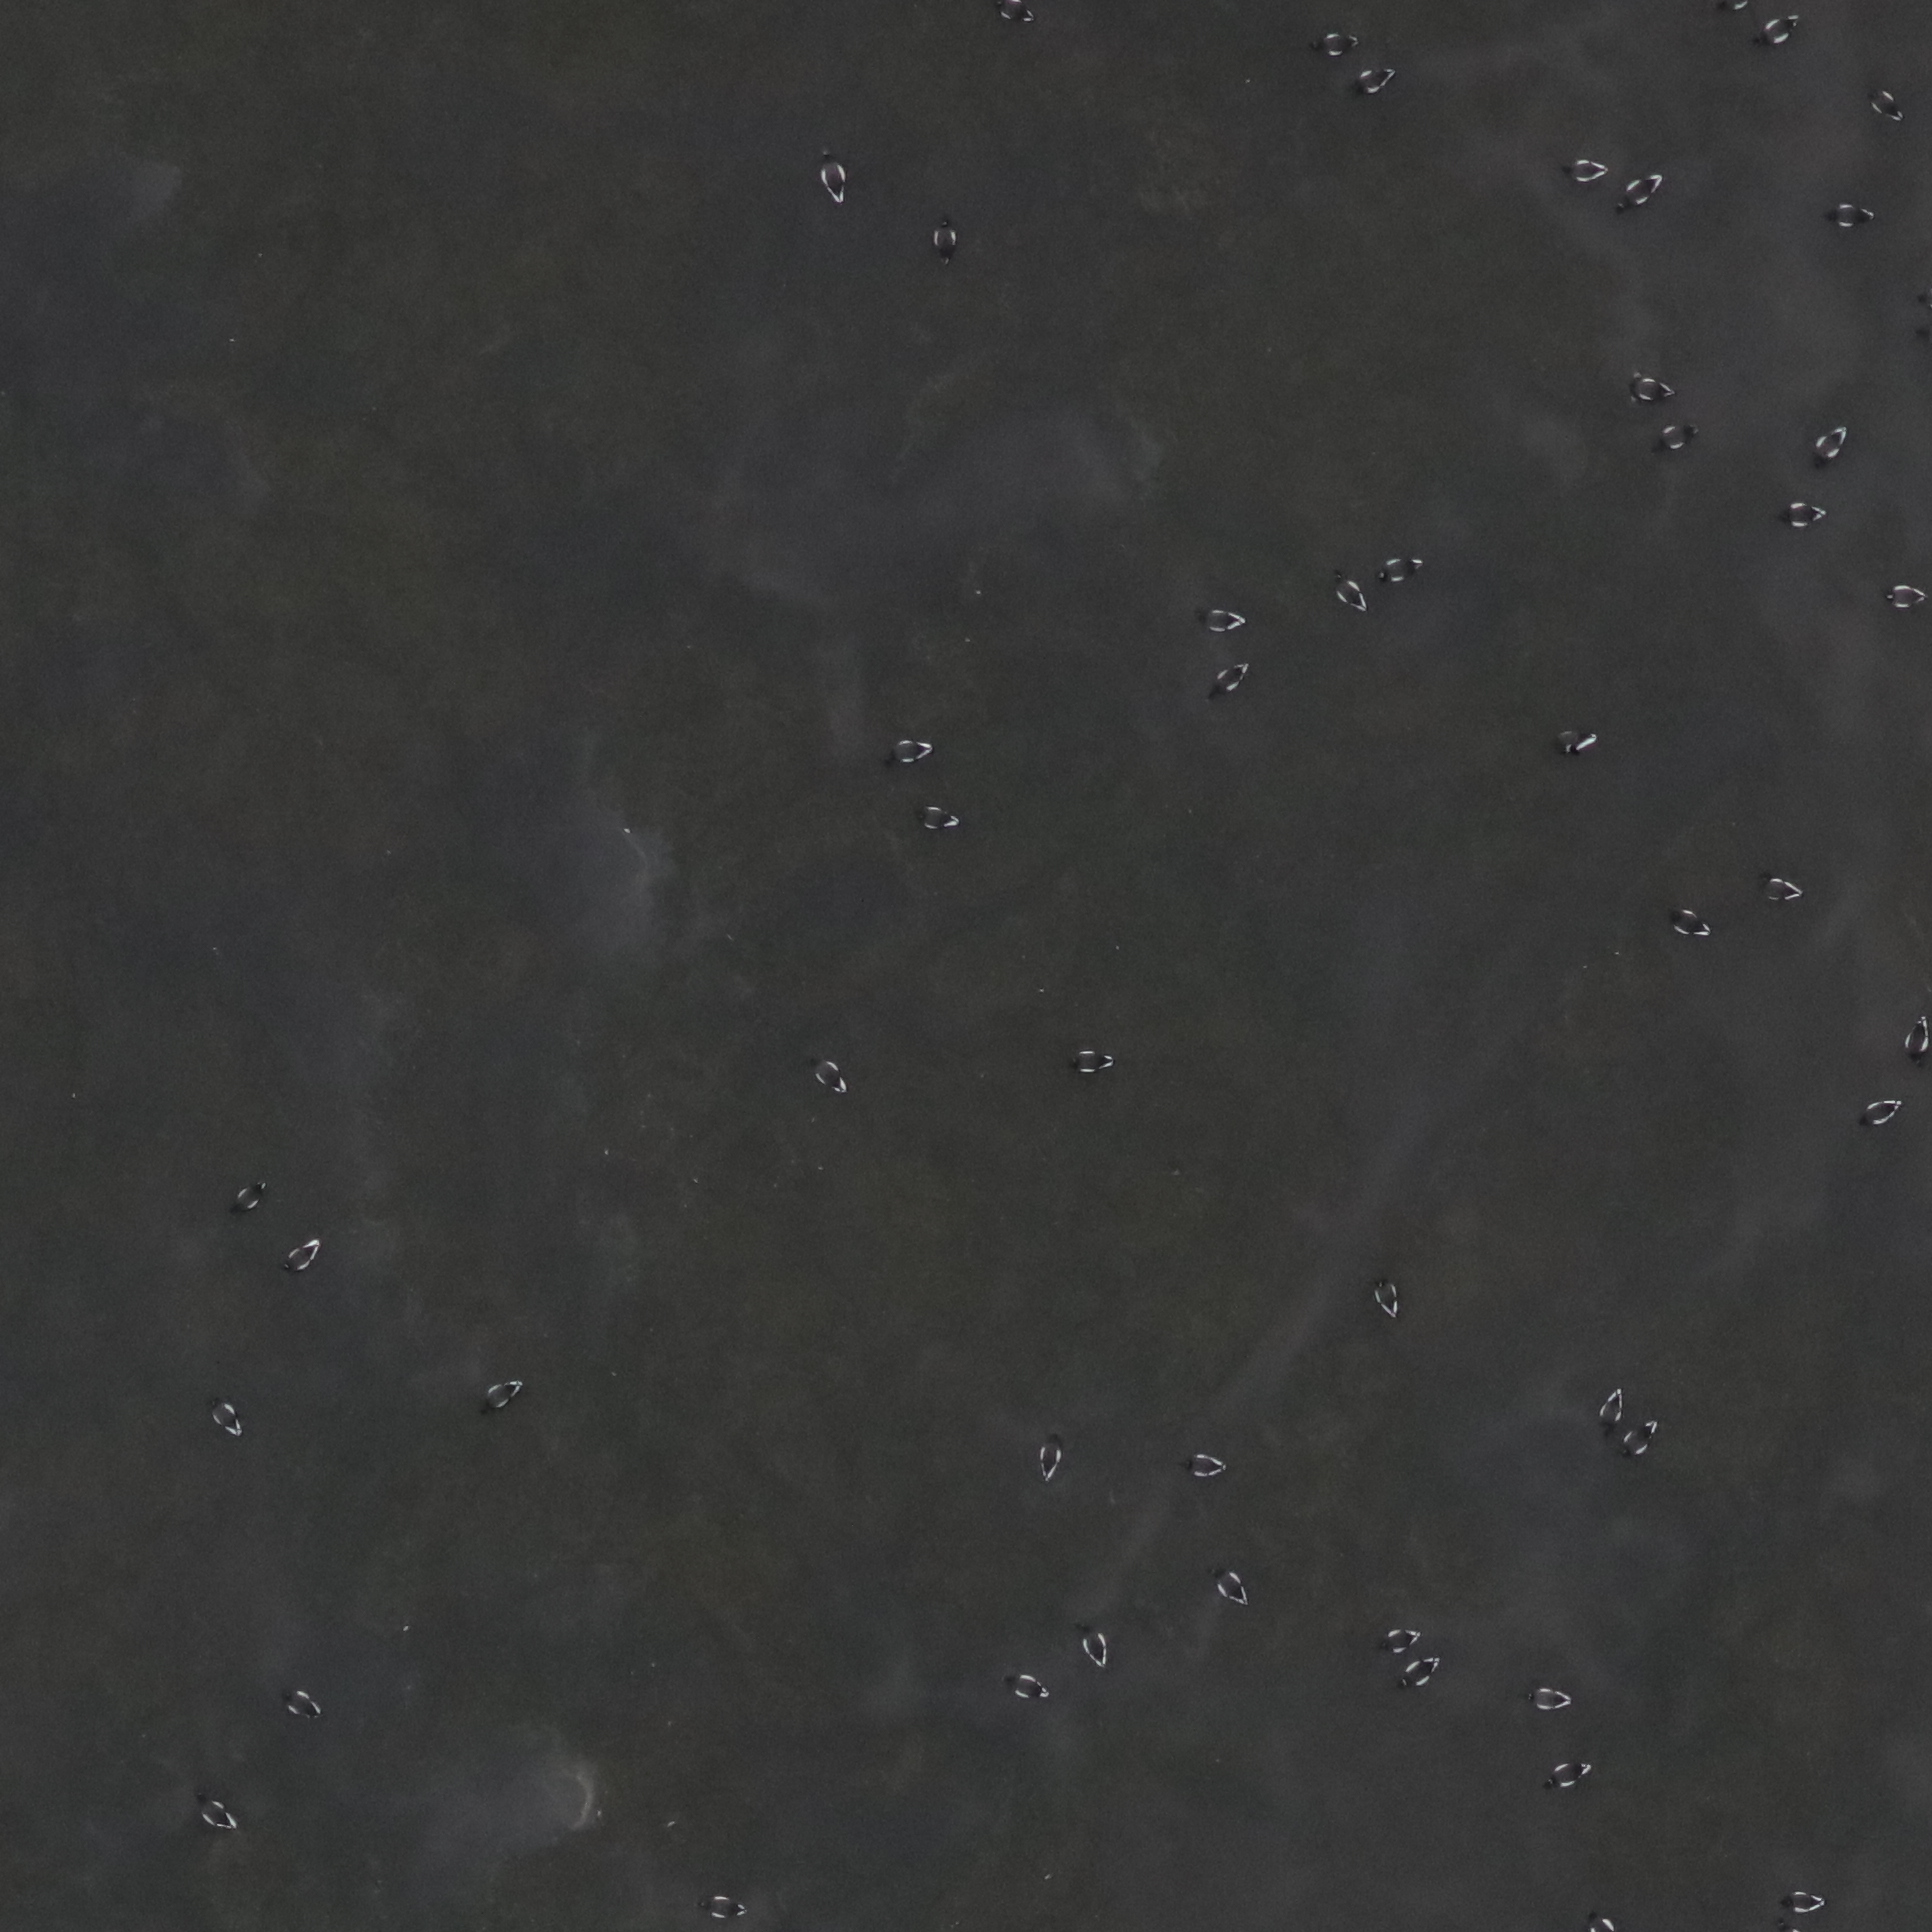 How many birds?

48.